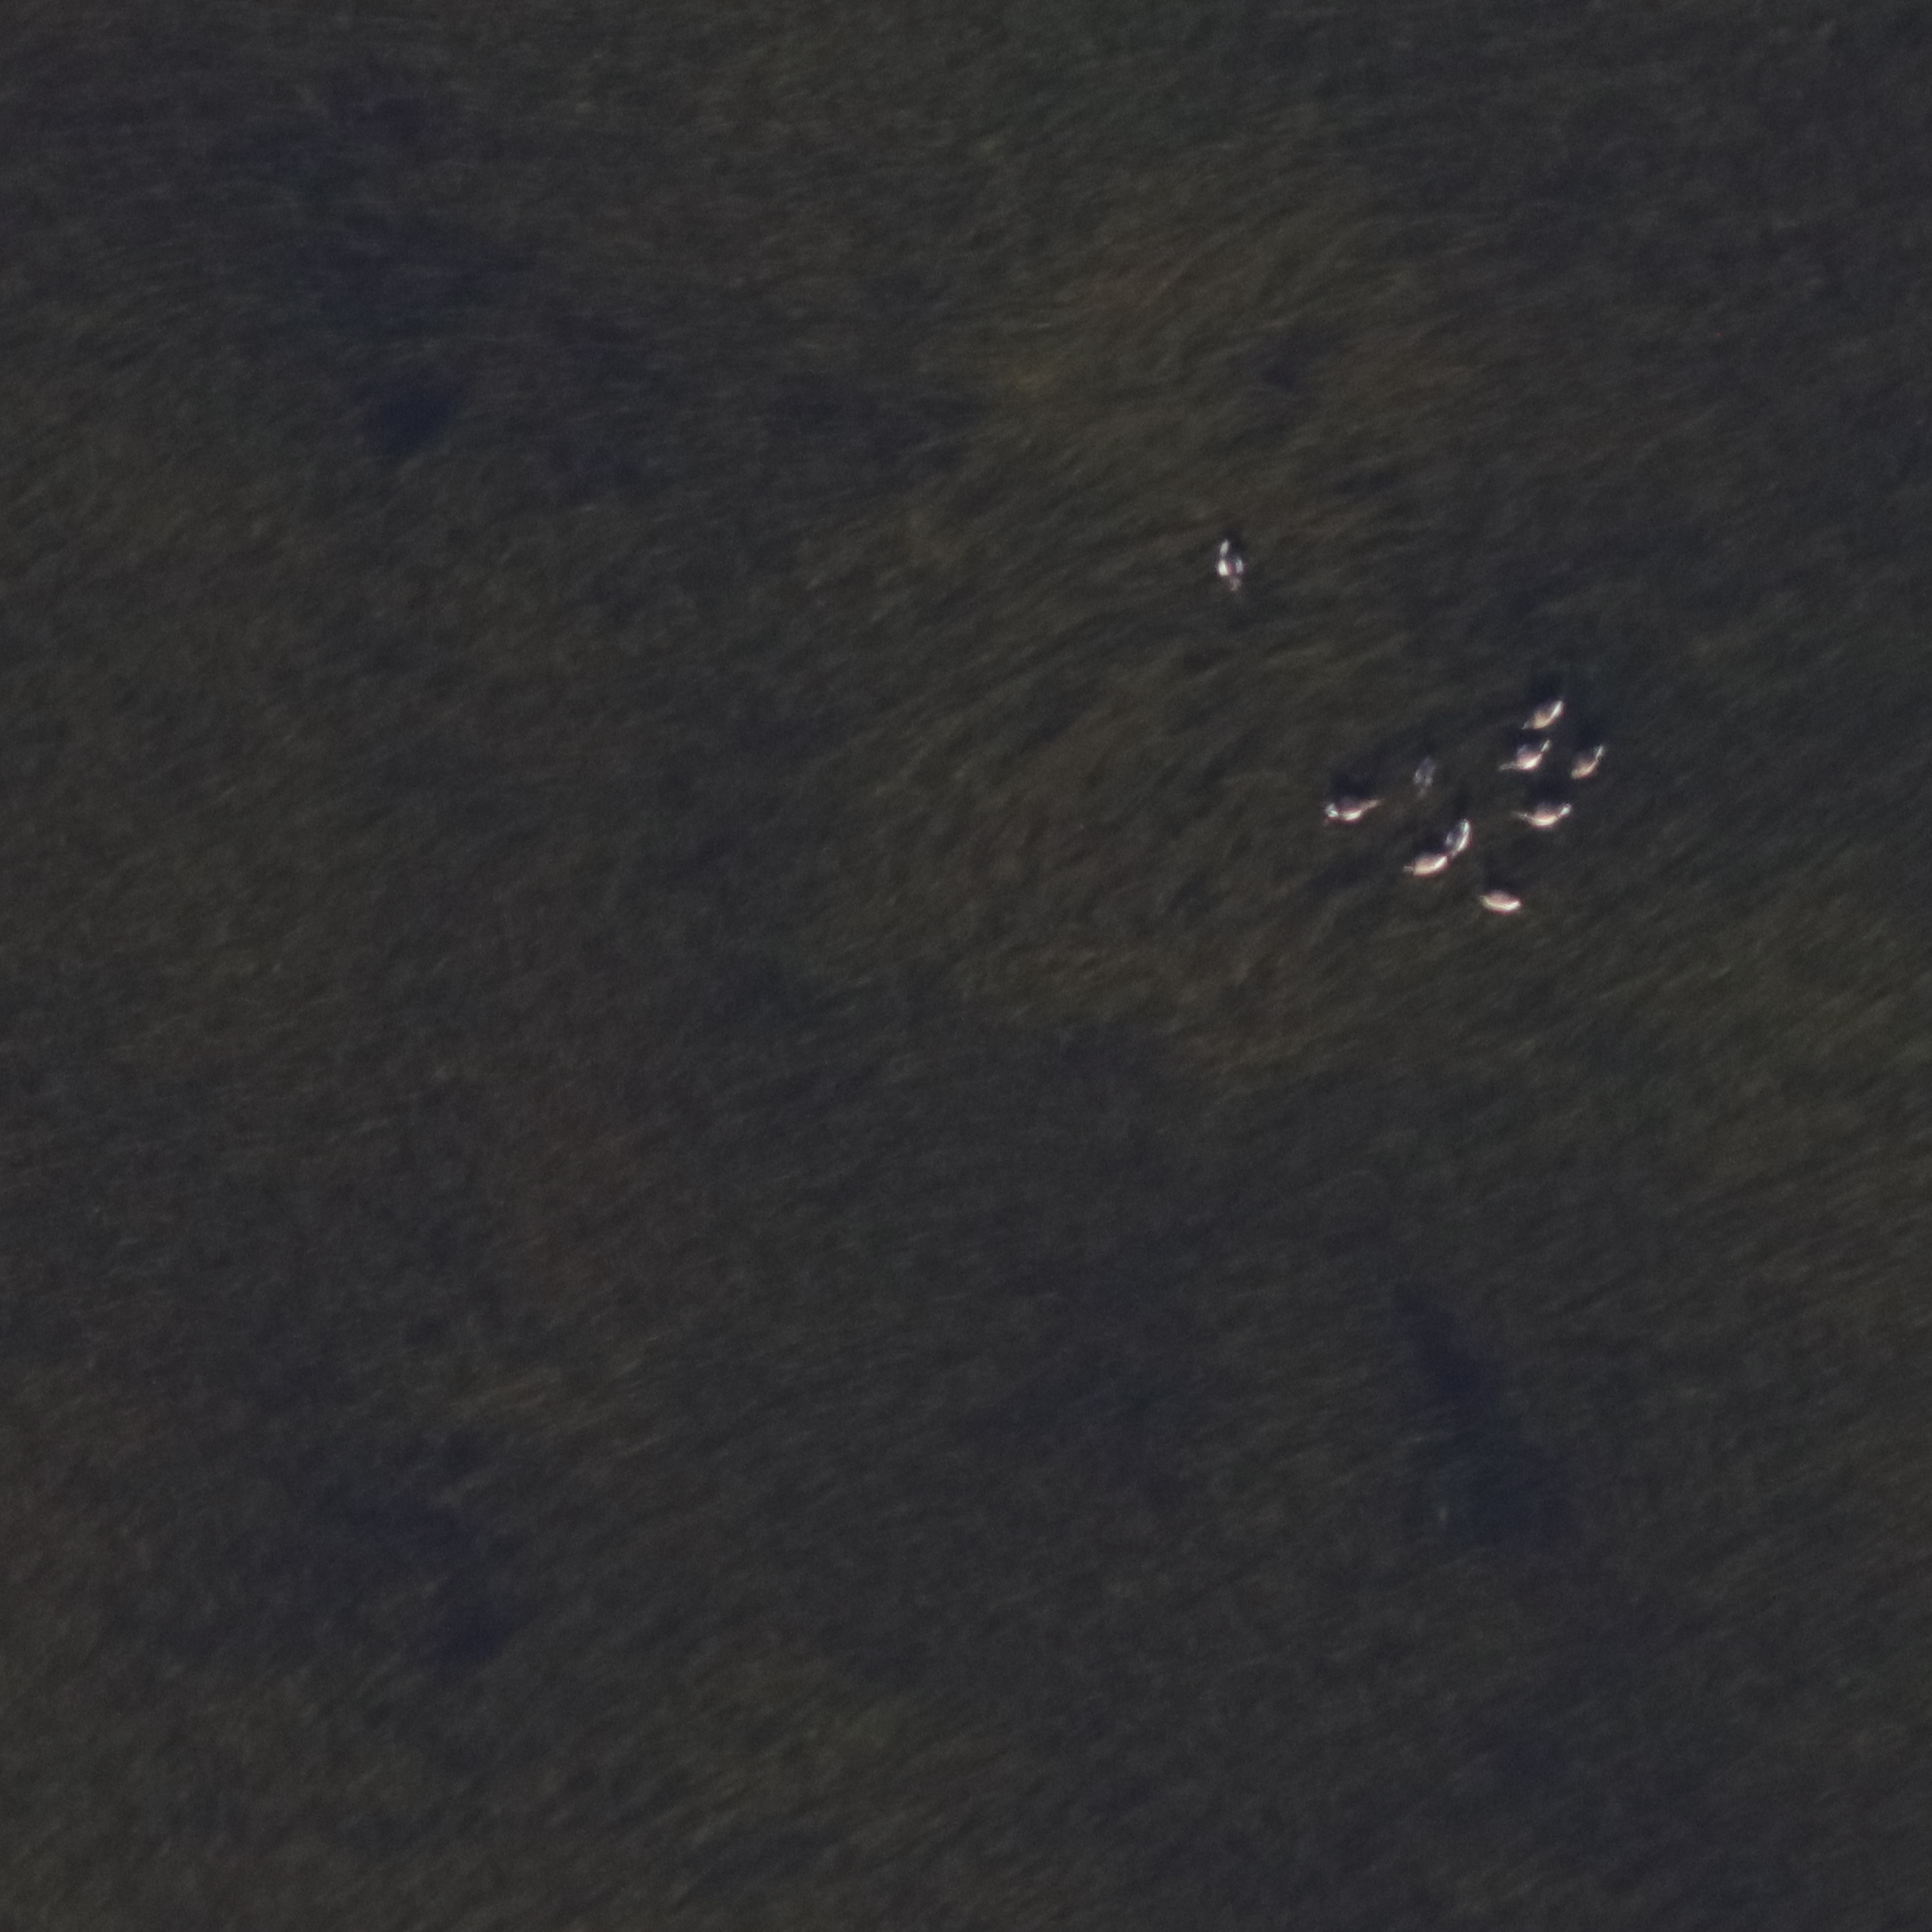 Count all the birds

10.